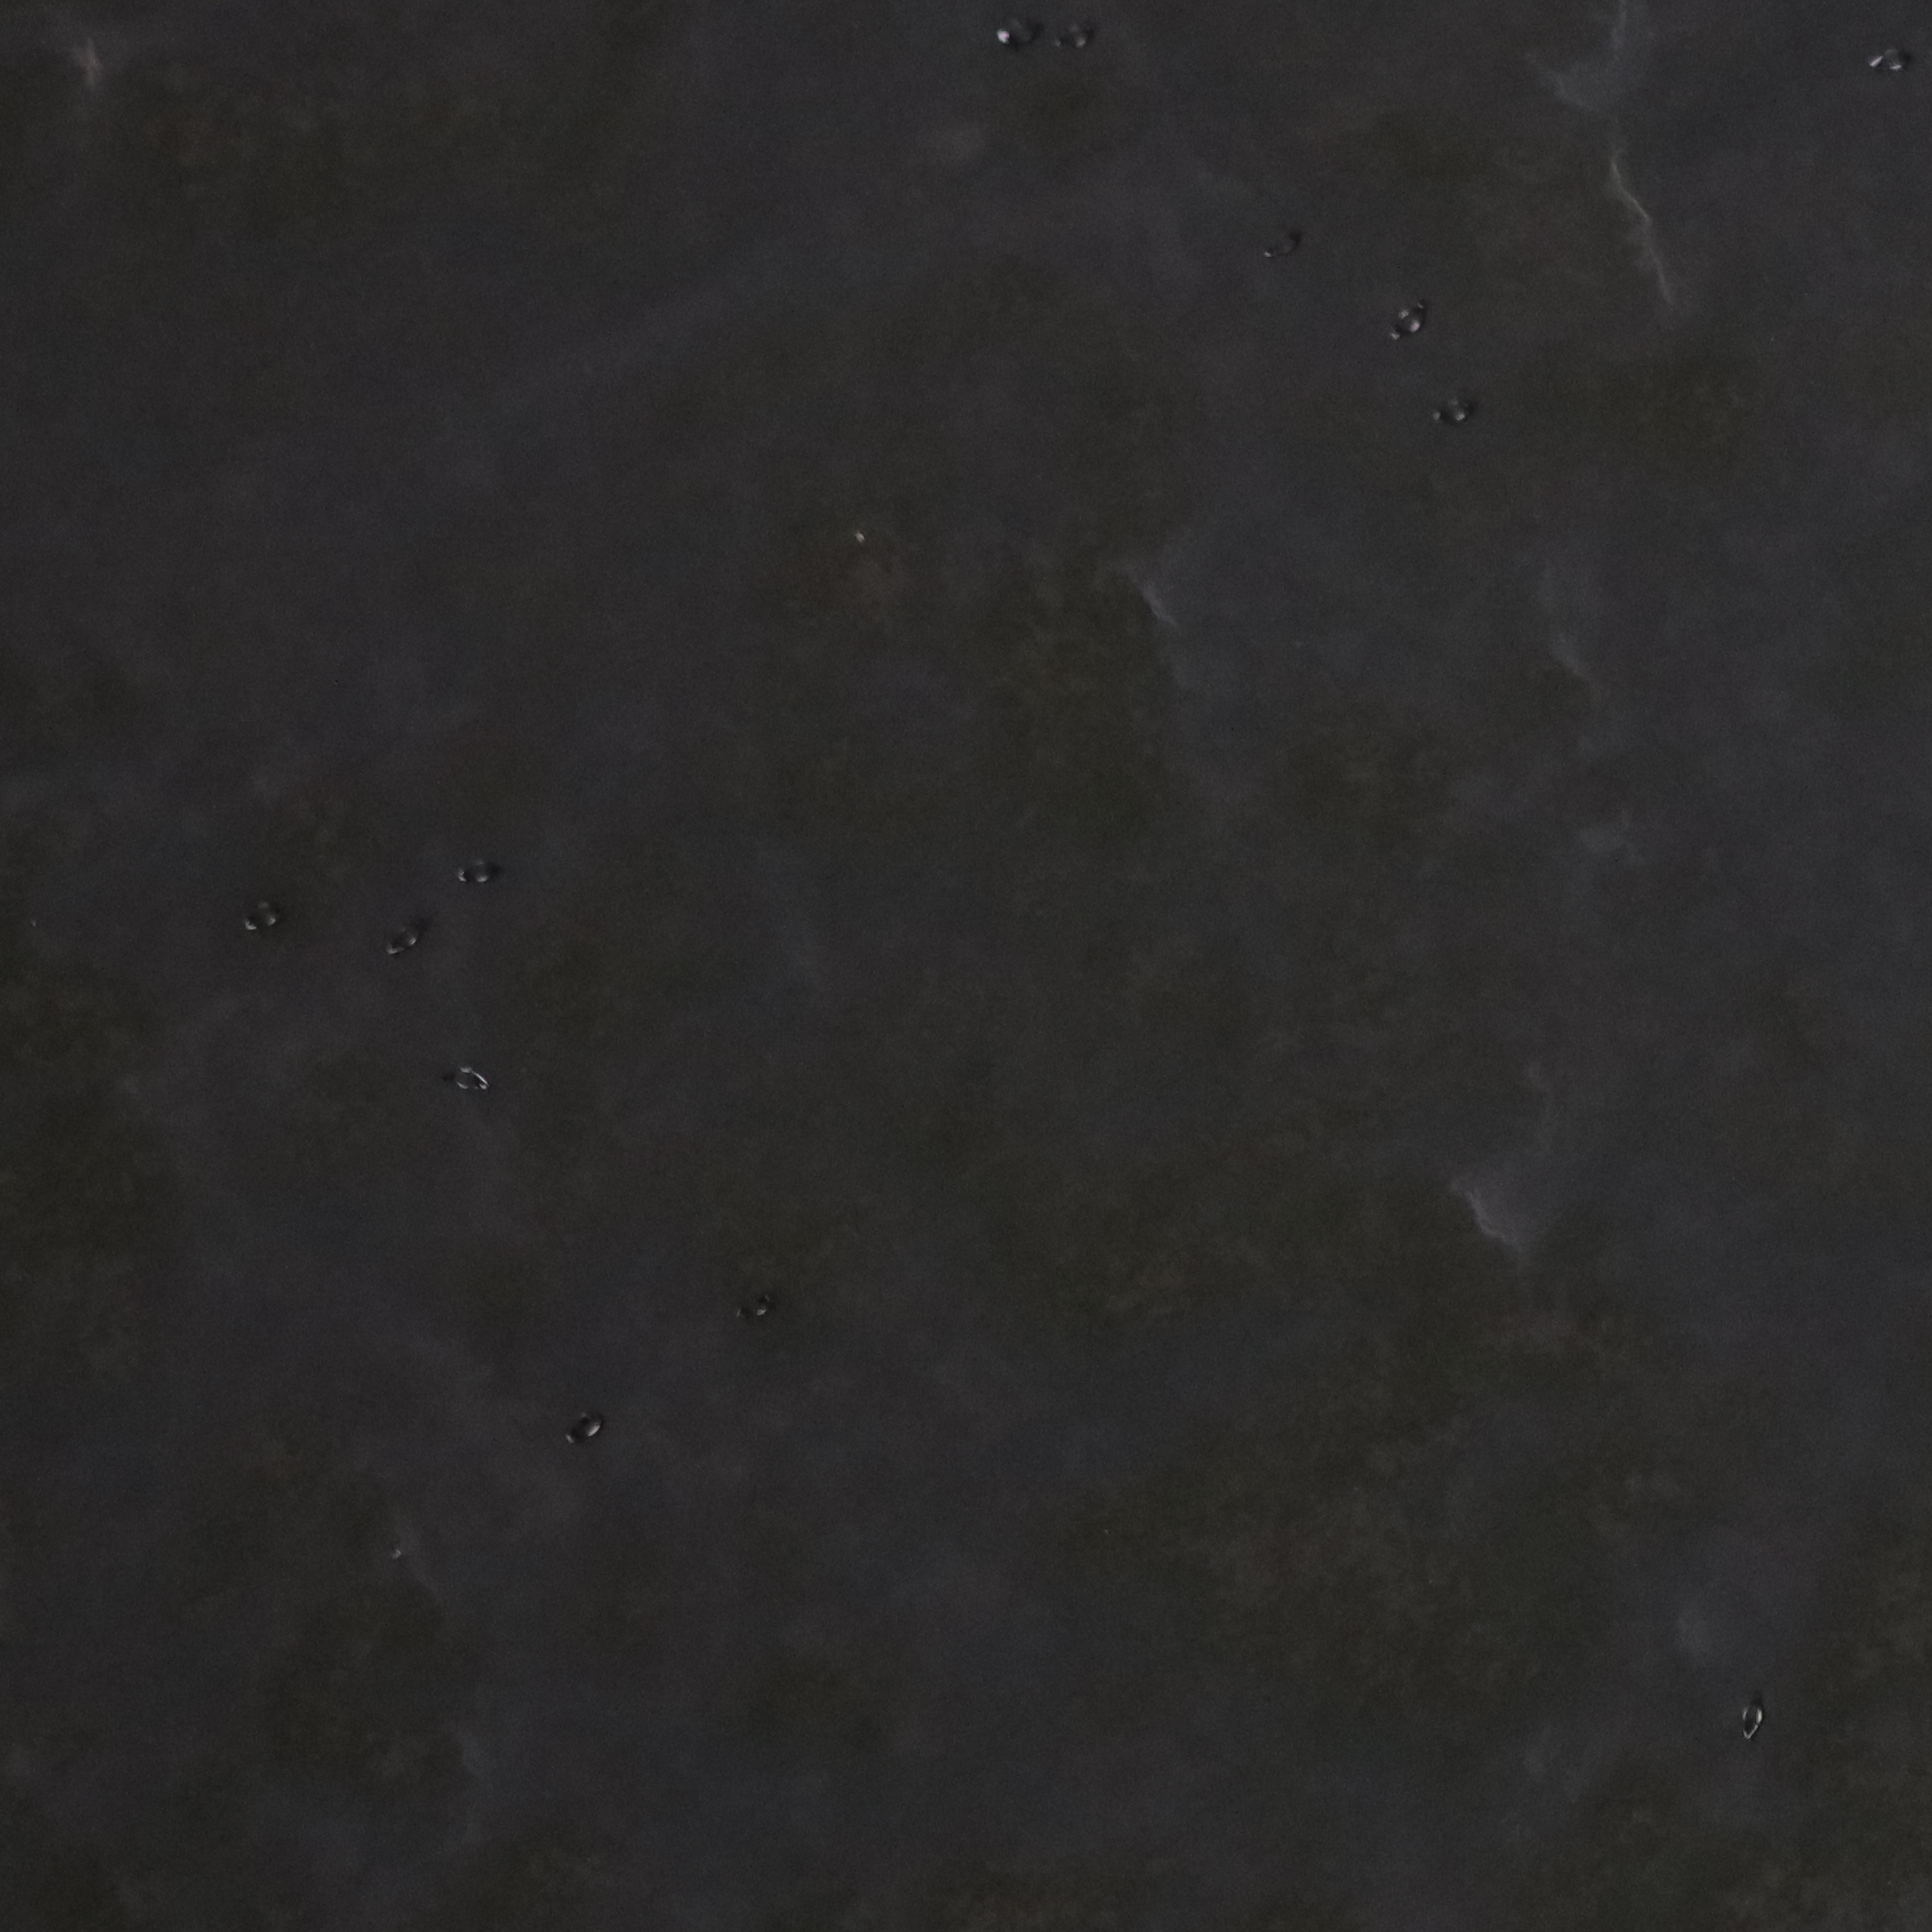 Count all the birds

13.